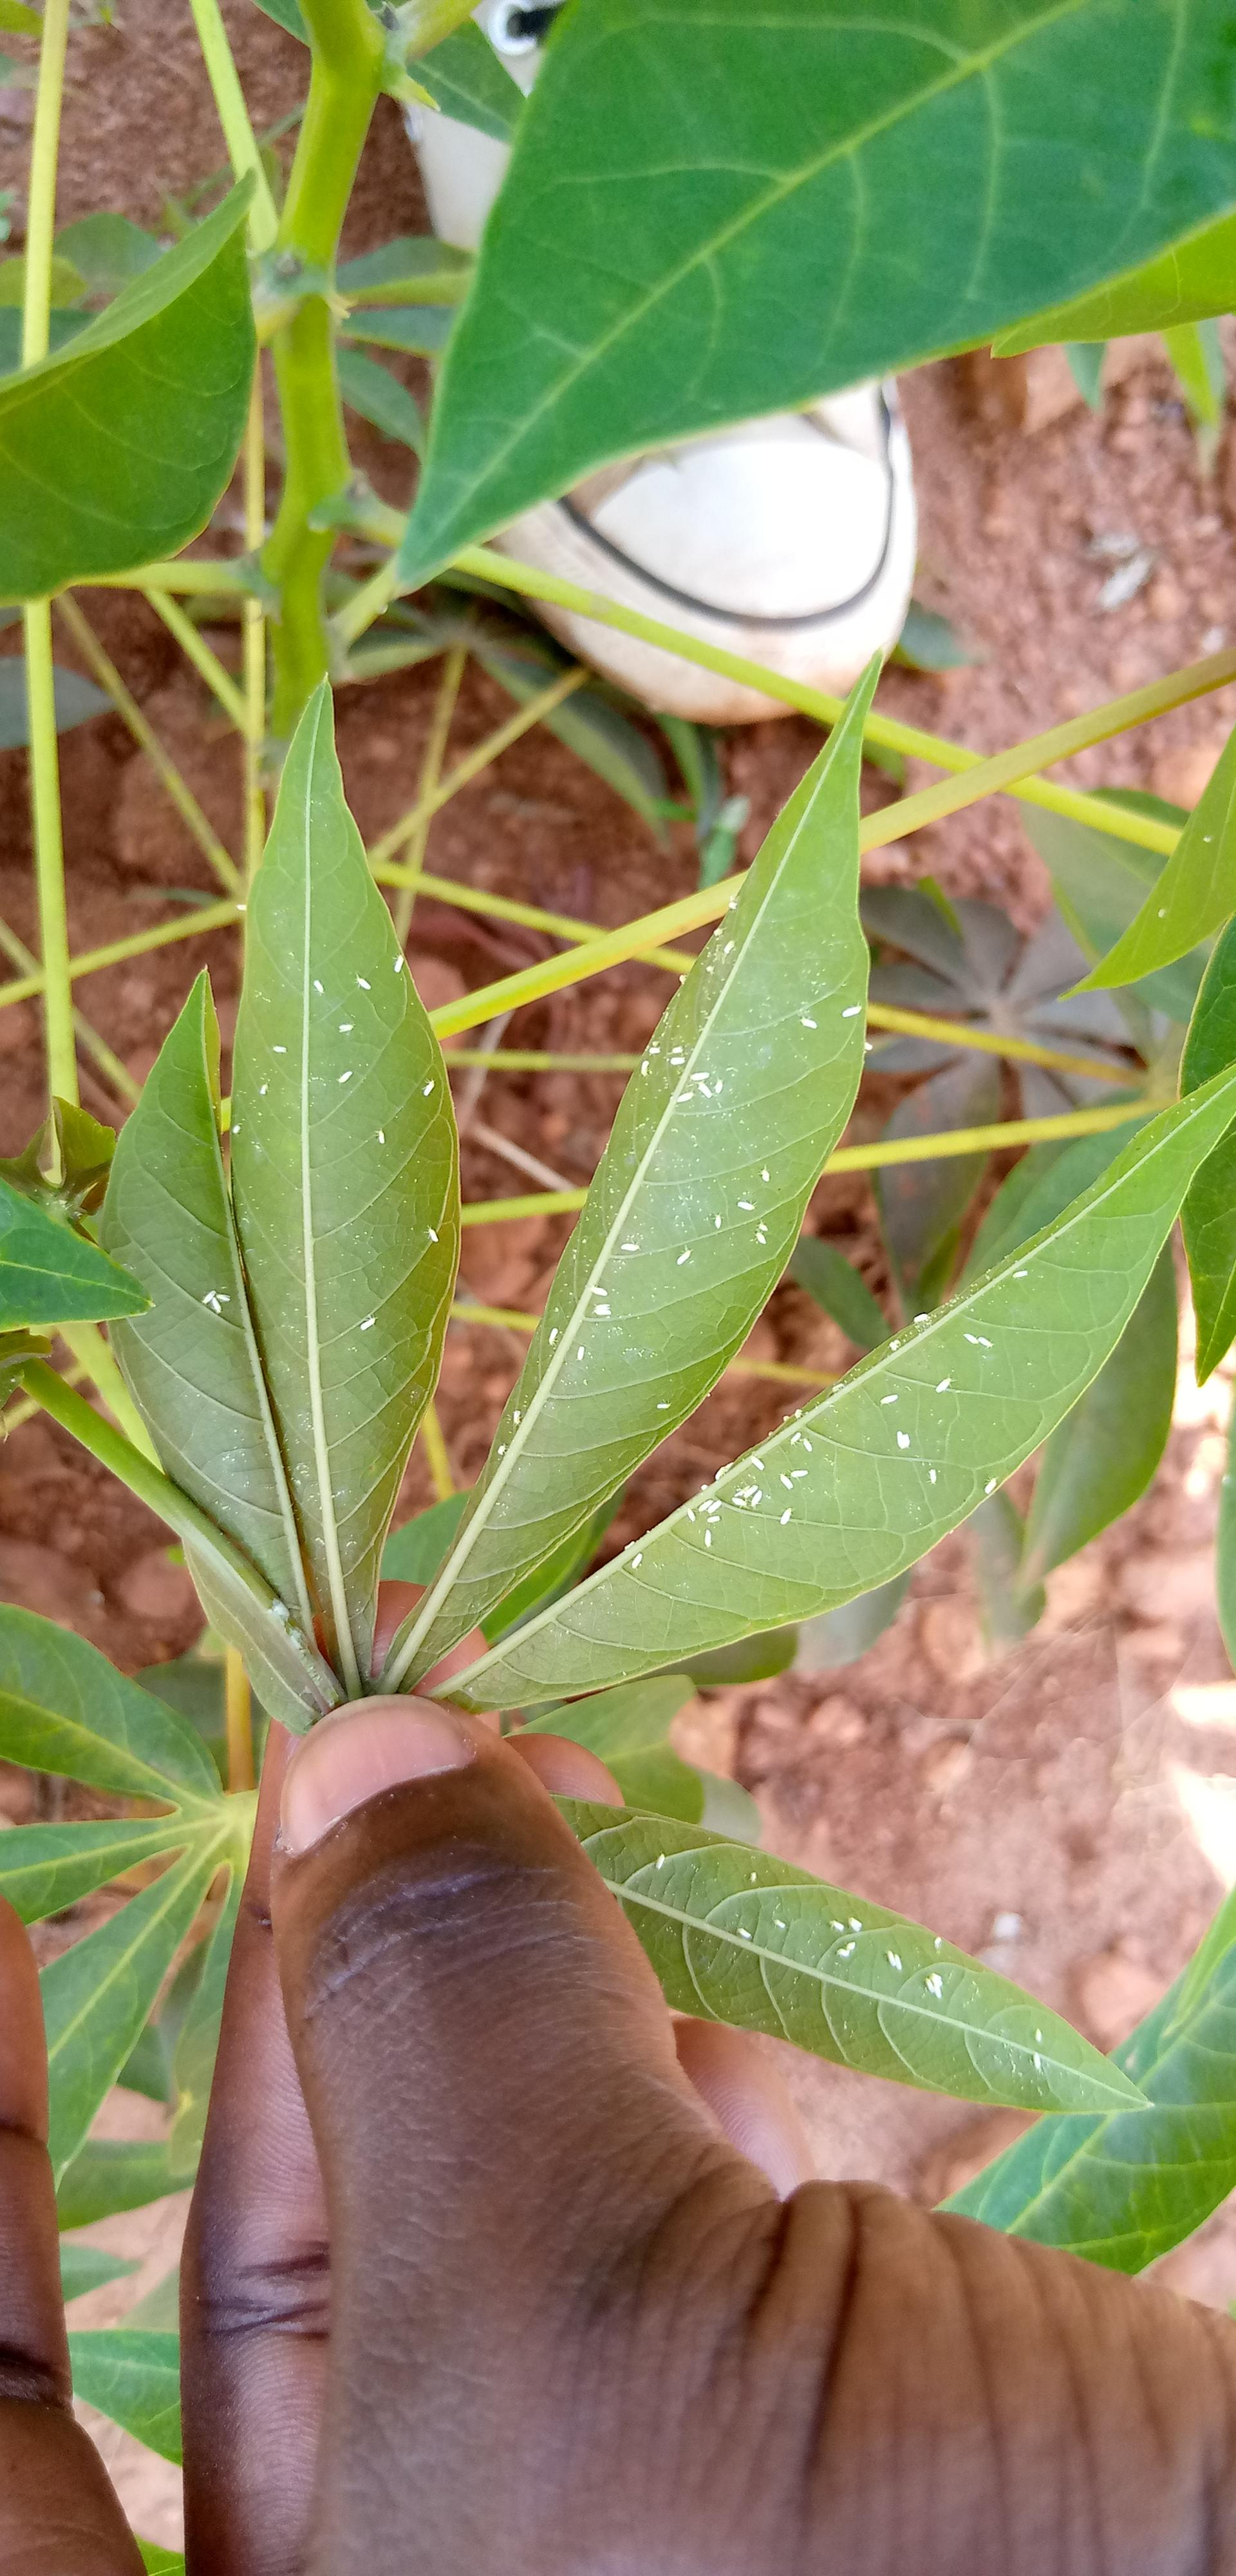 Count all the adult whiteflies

95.